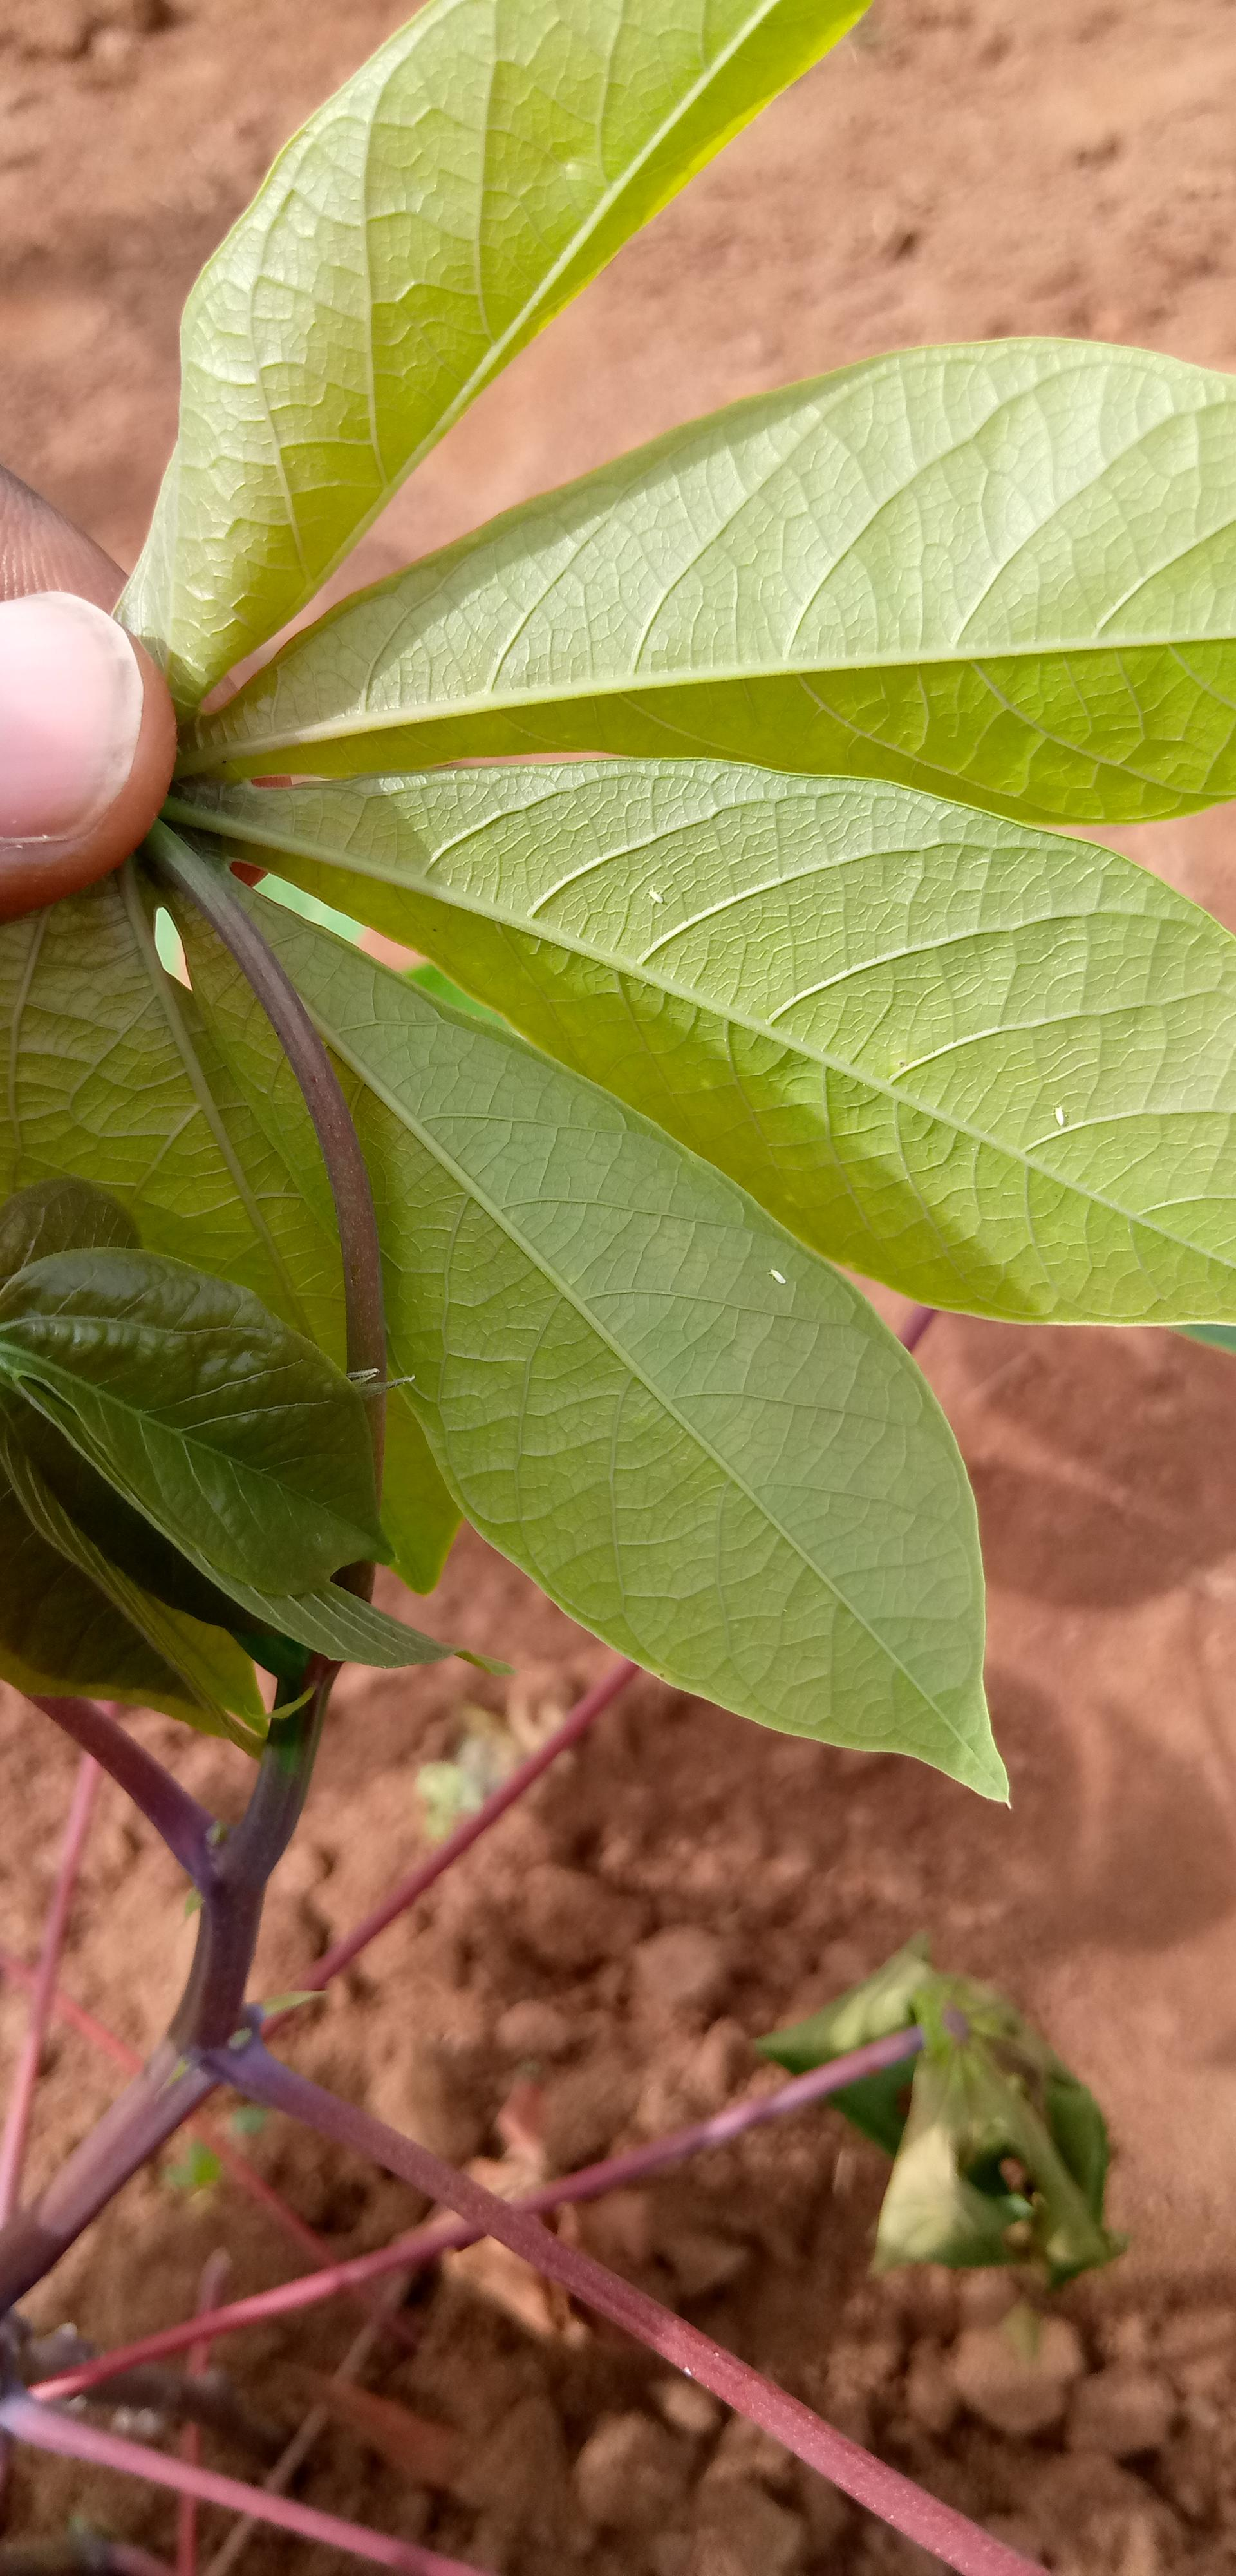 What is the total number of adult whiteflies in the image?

3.